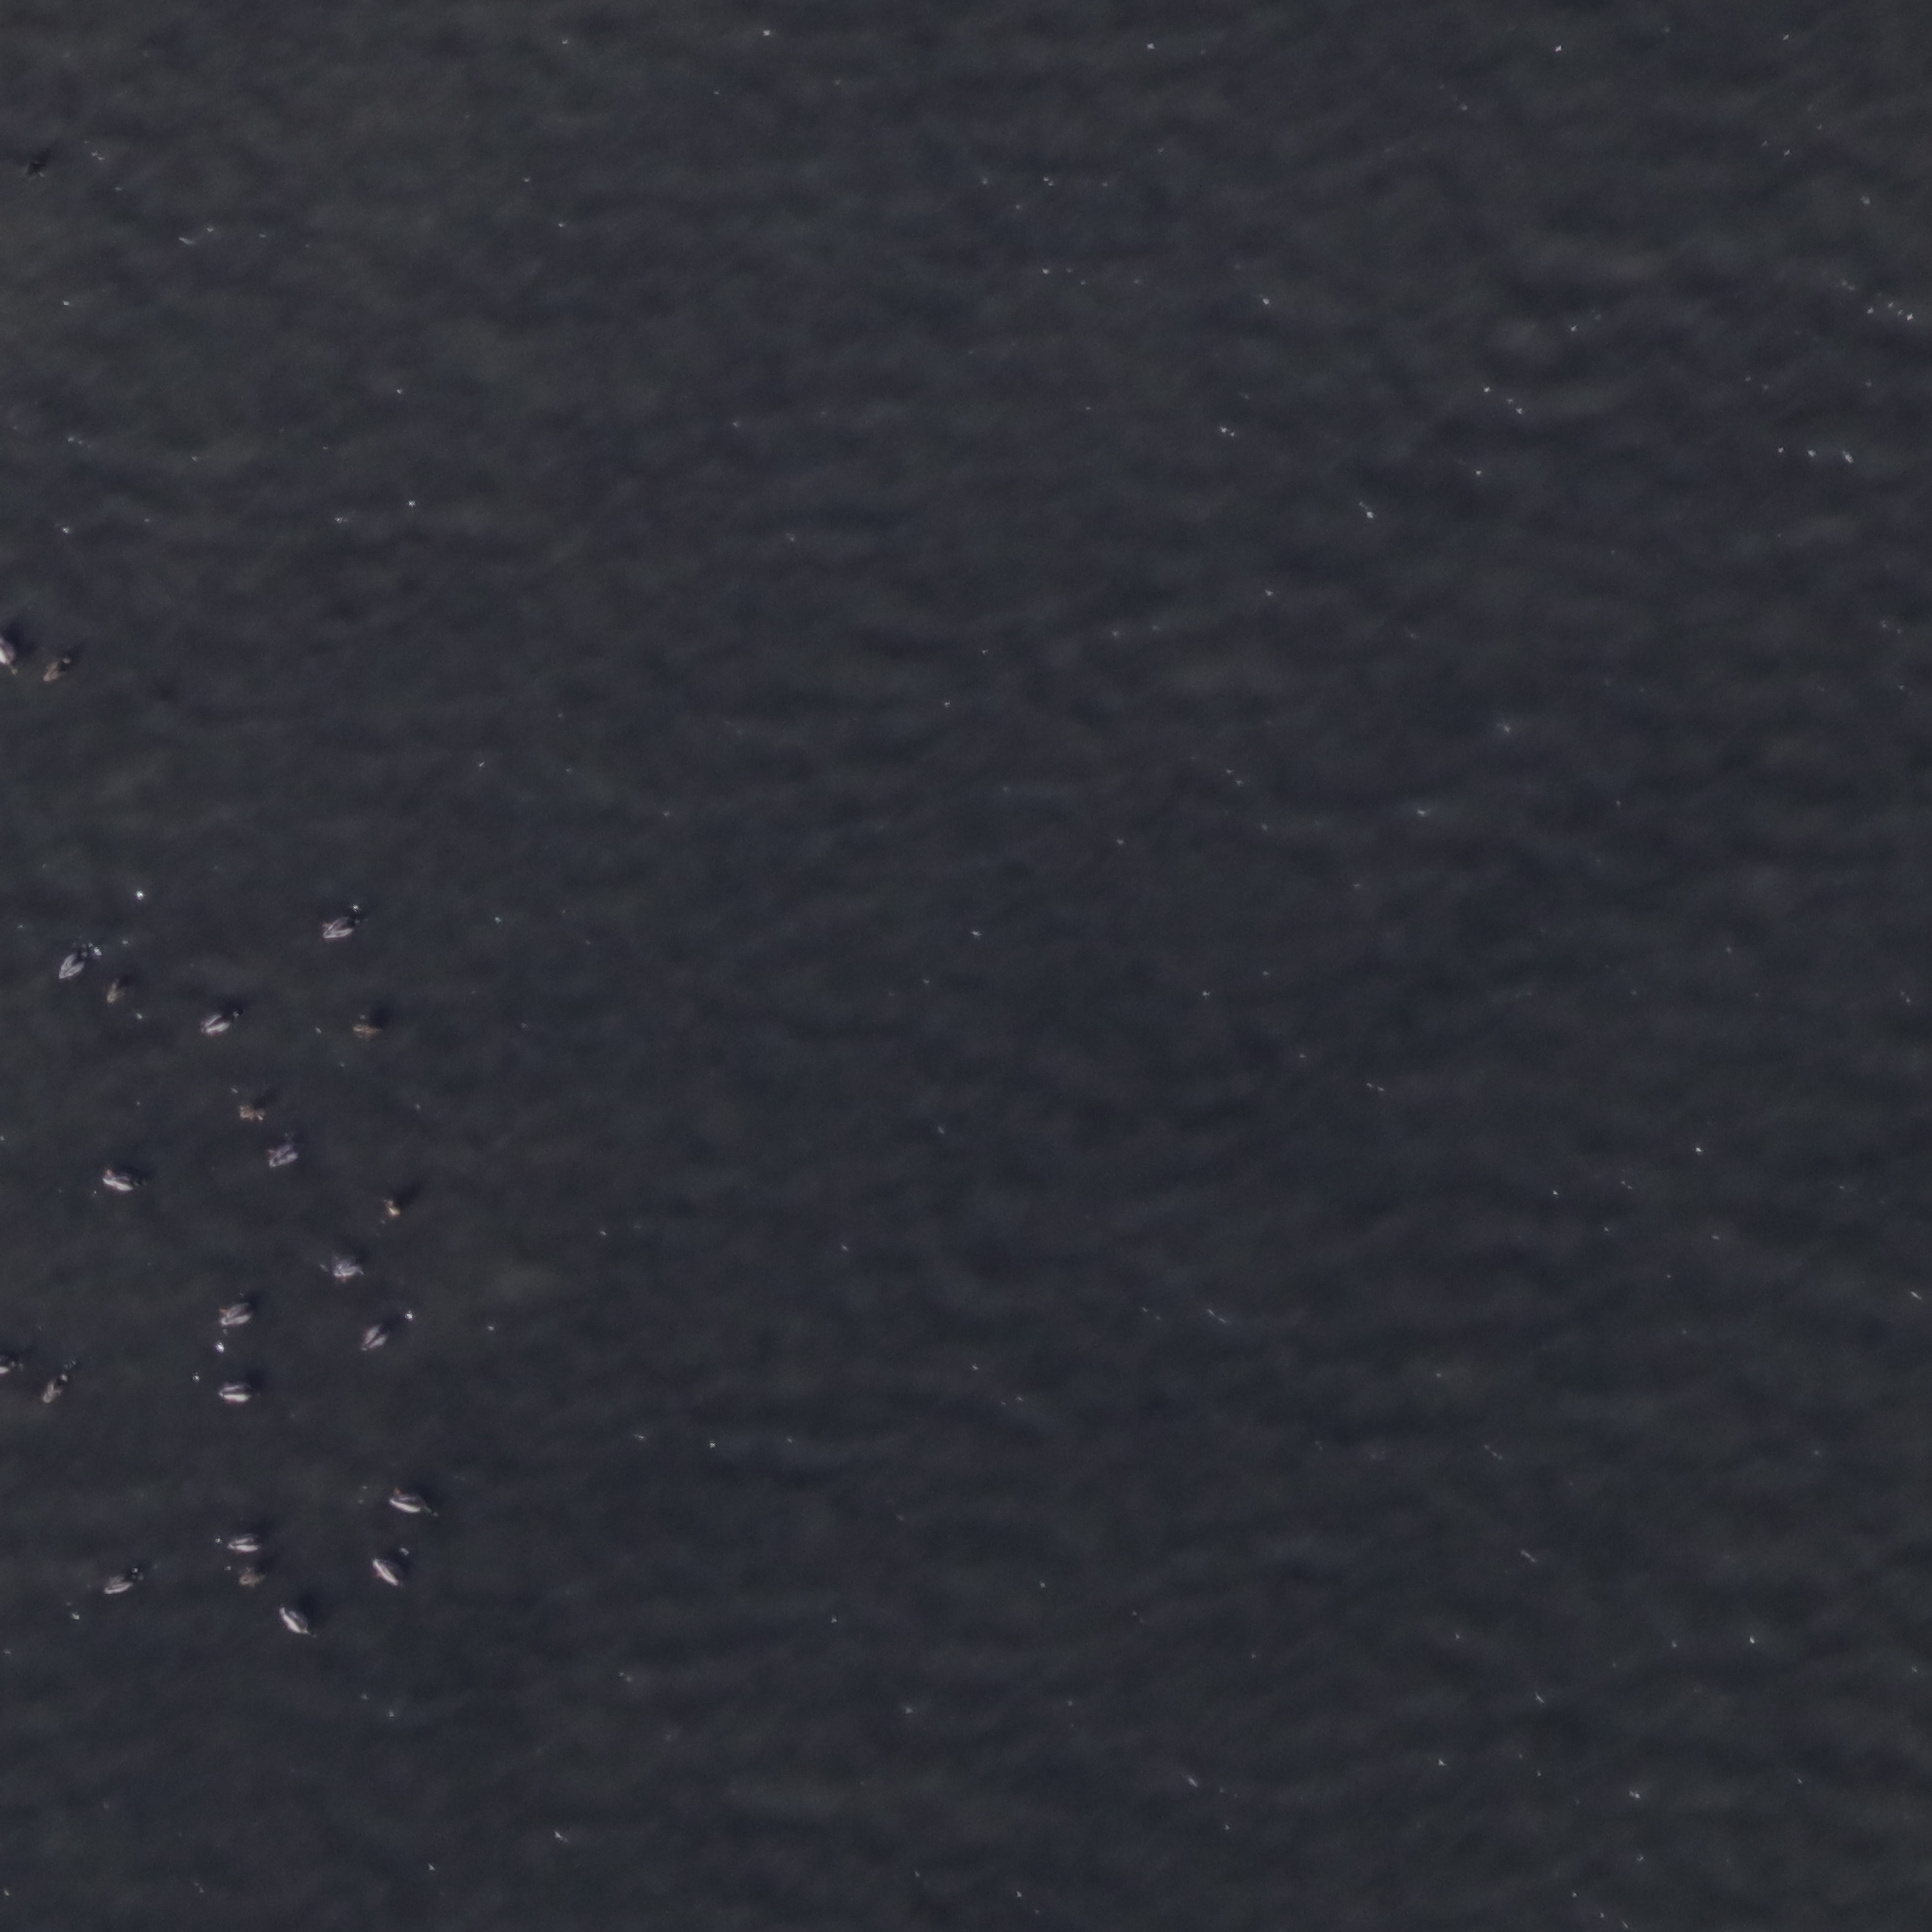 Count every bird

22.